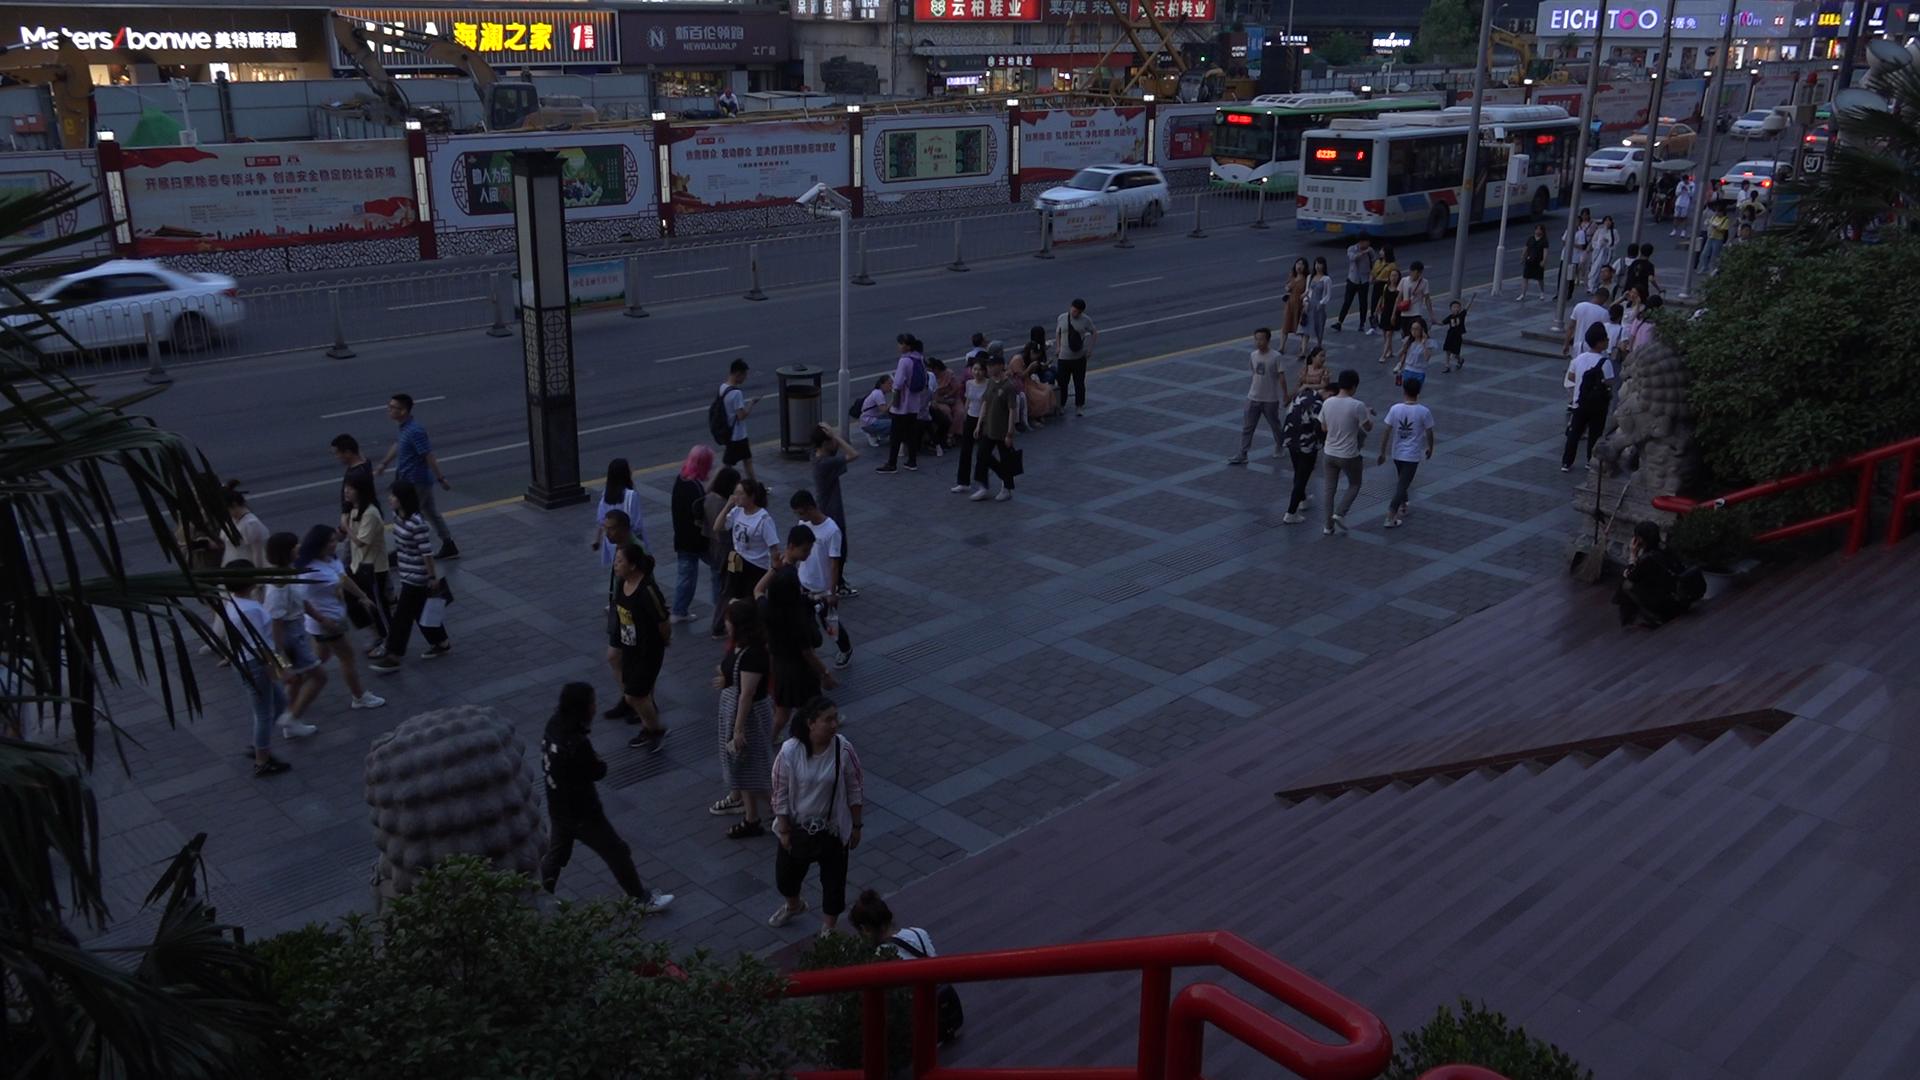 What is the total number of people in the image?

81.